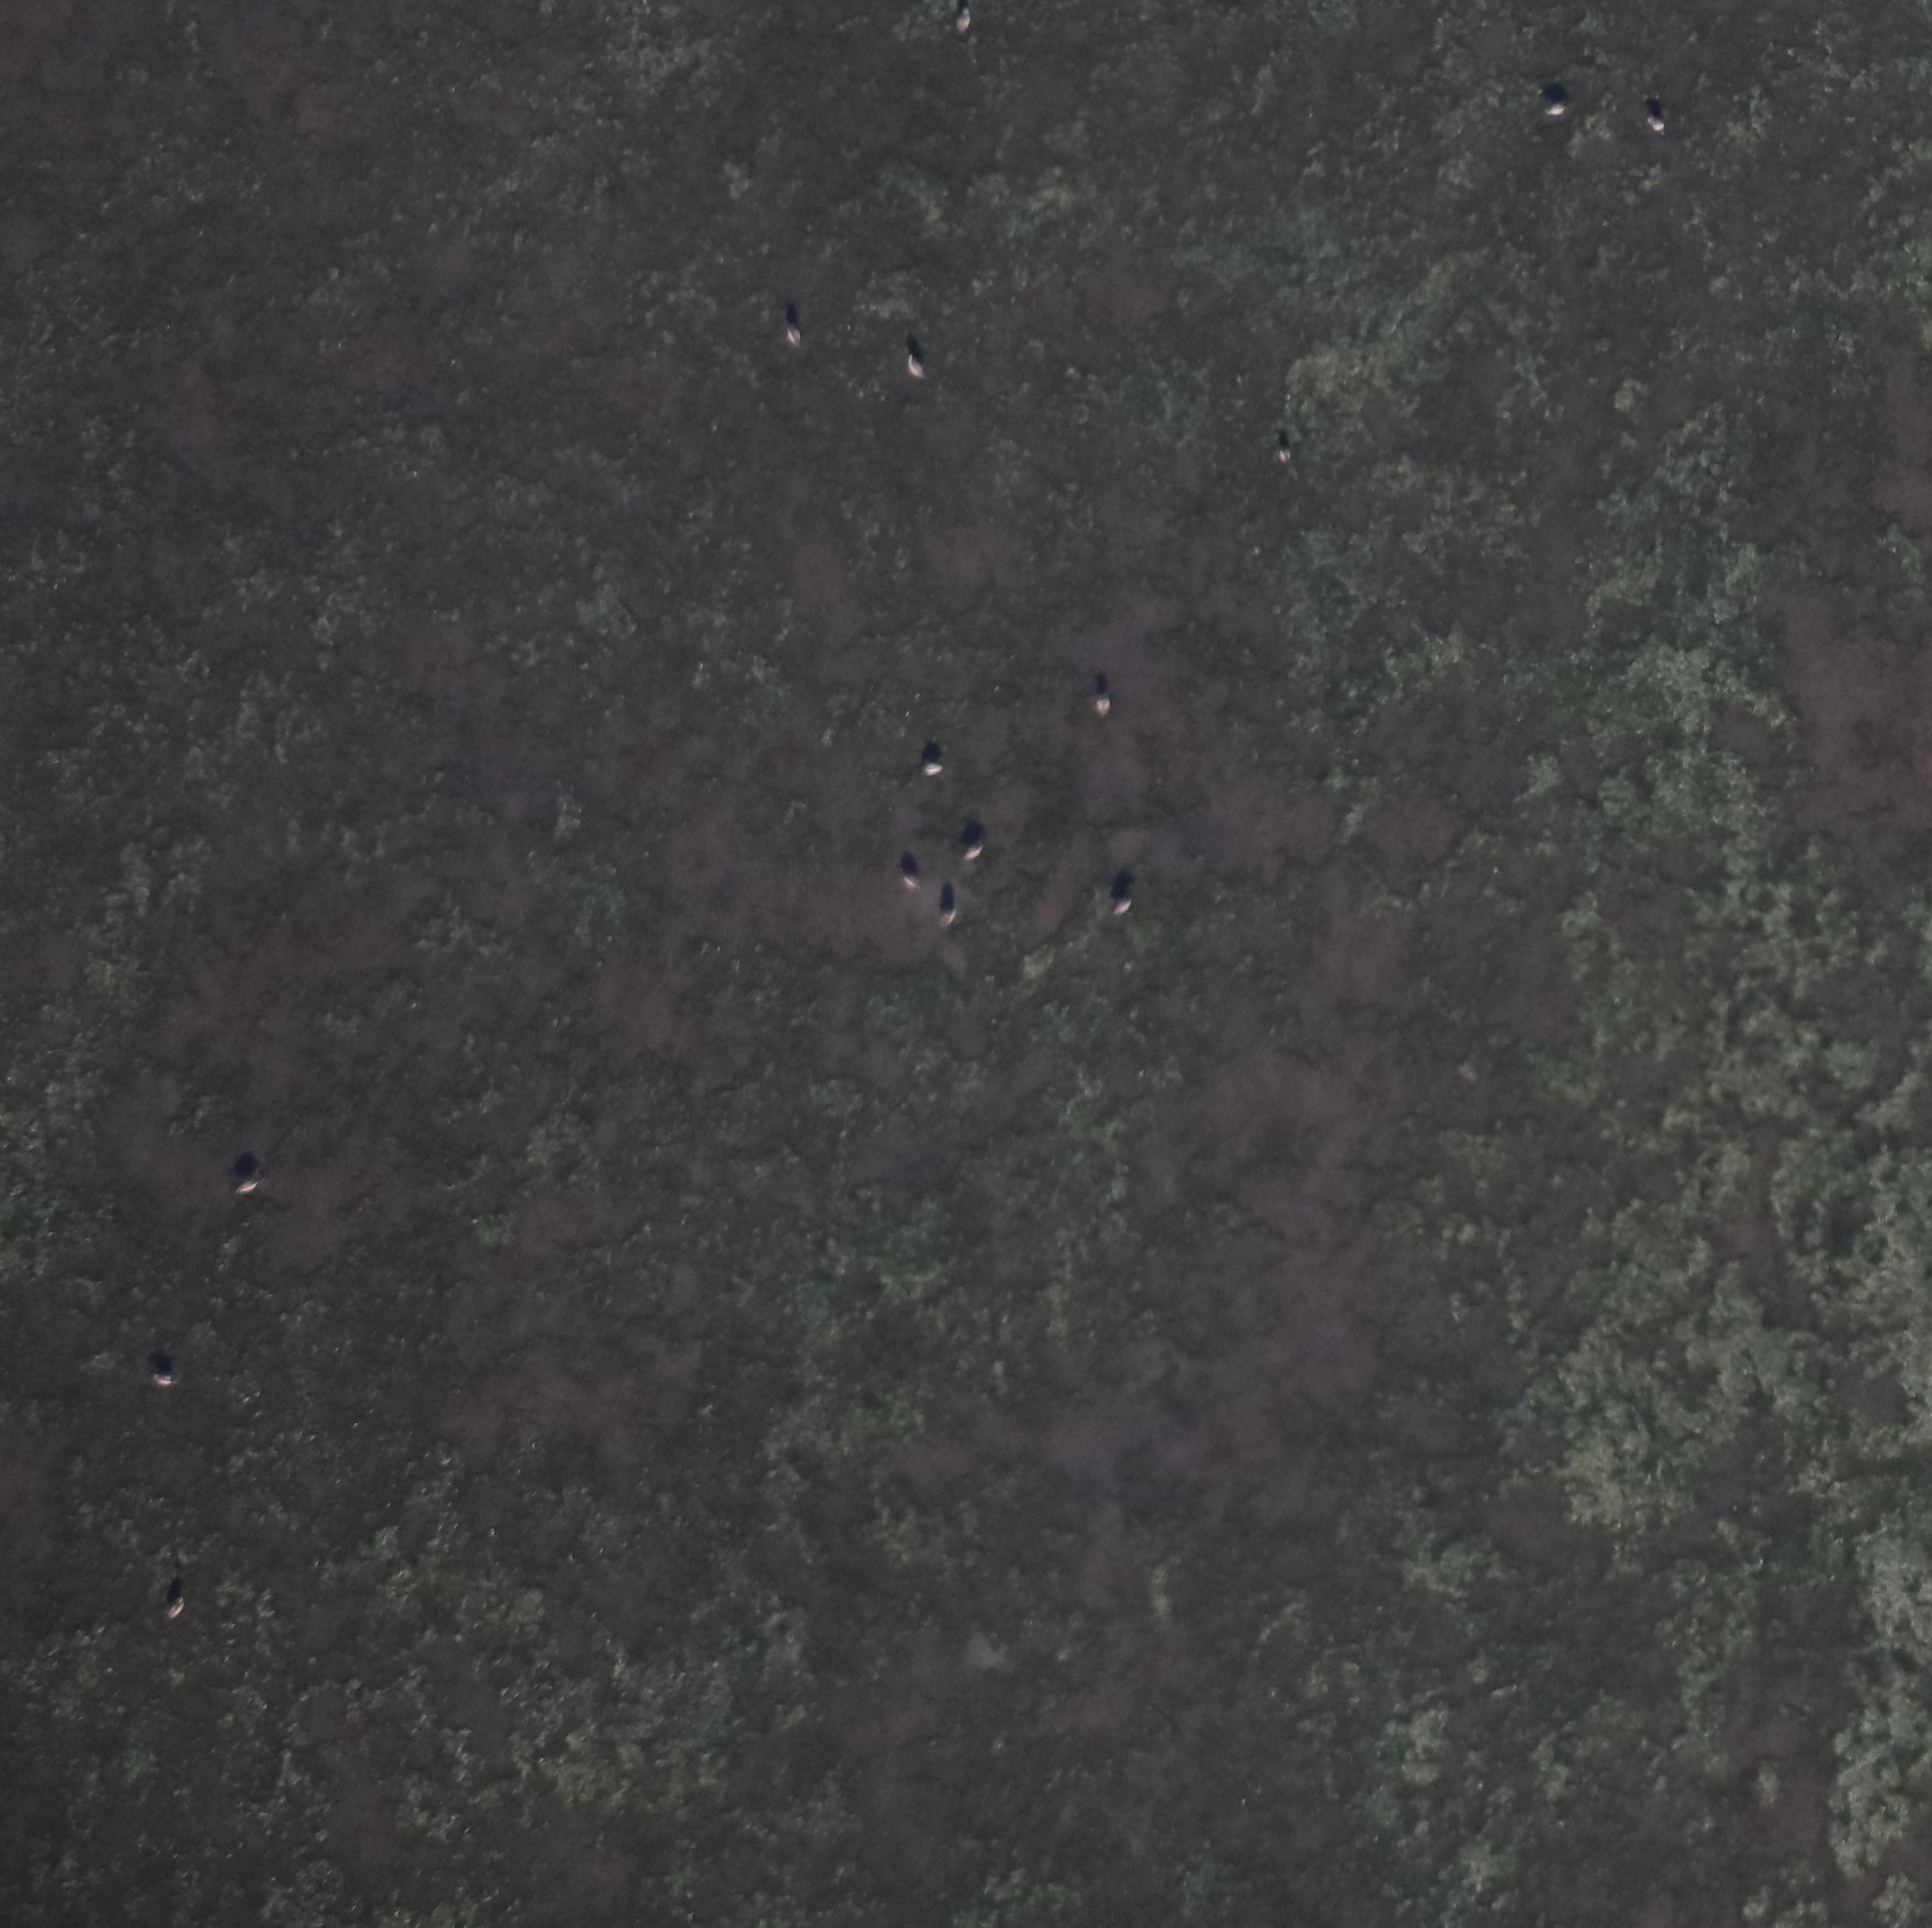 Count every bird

15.